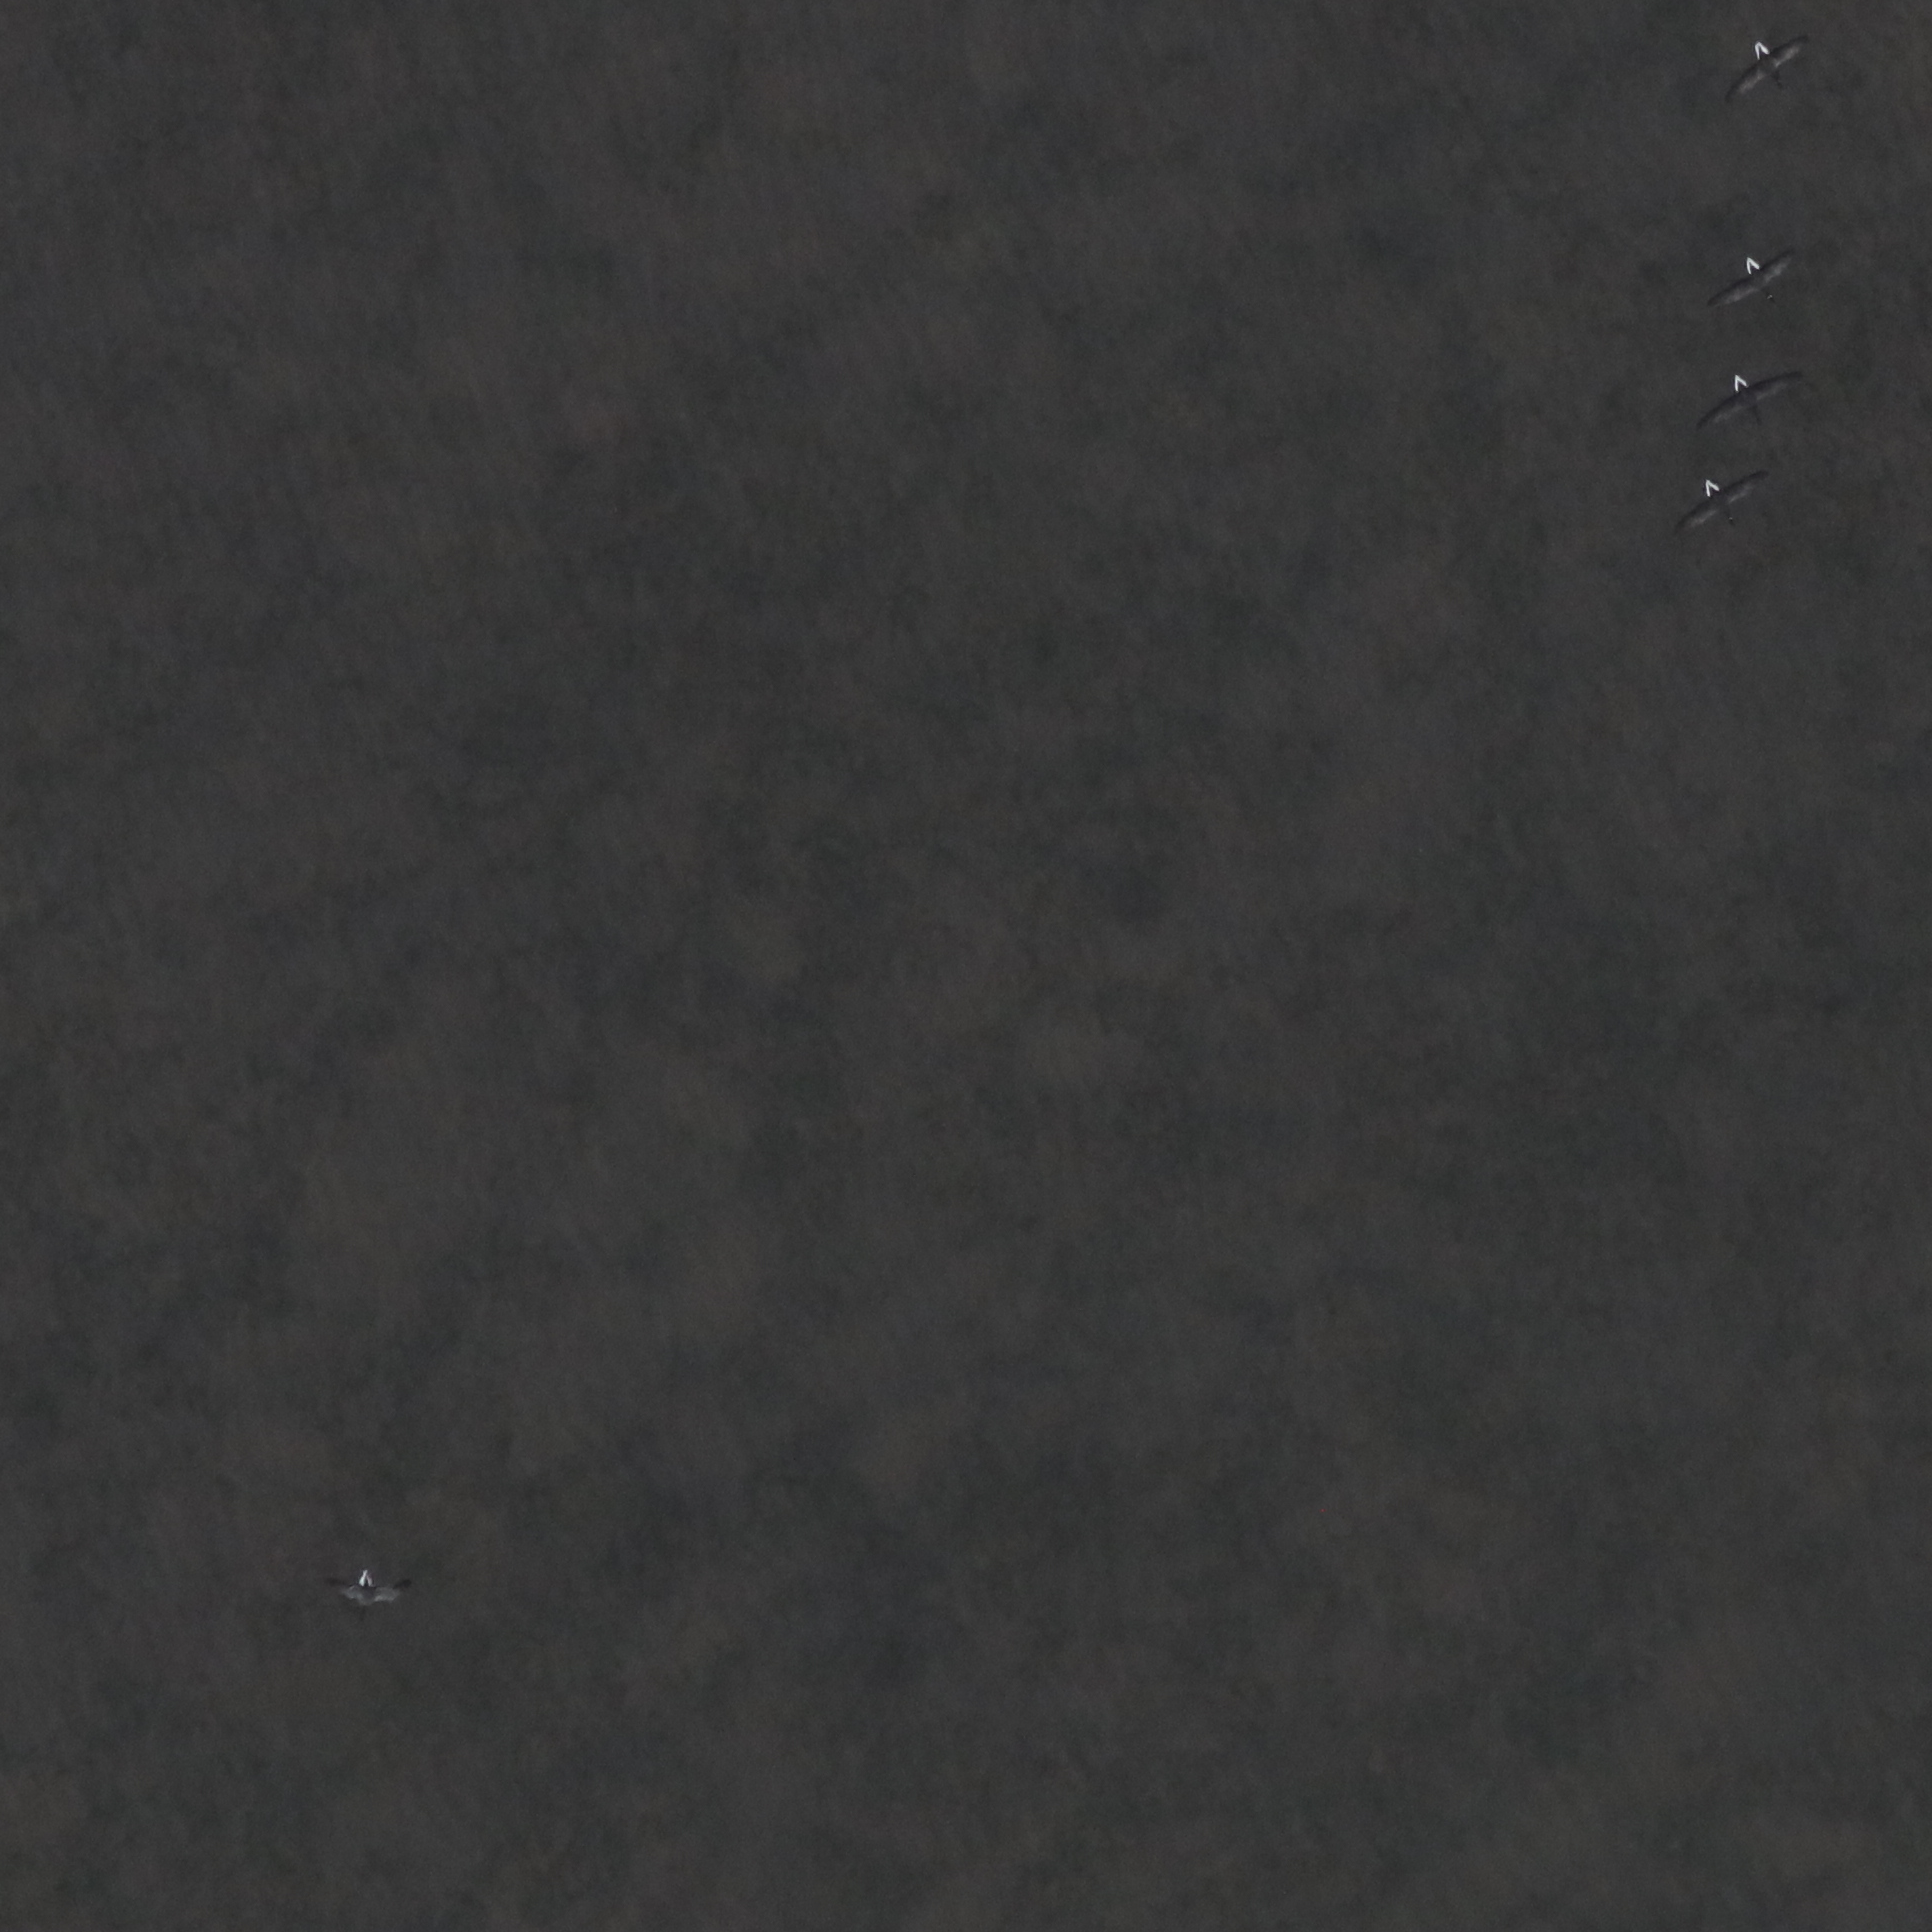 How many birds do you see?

5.